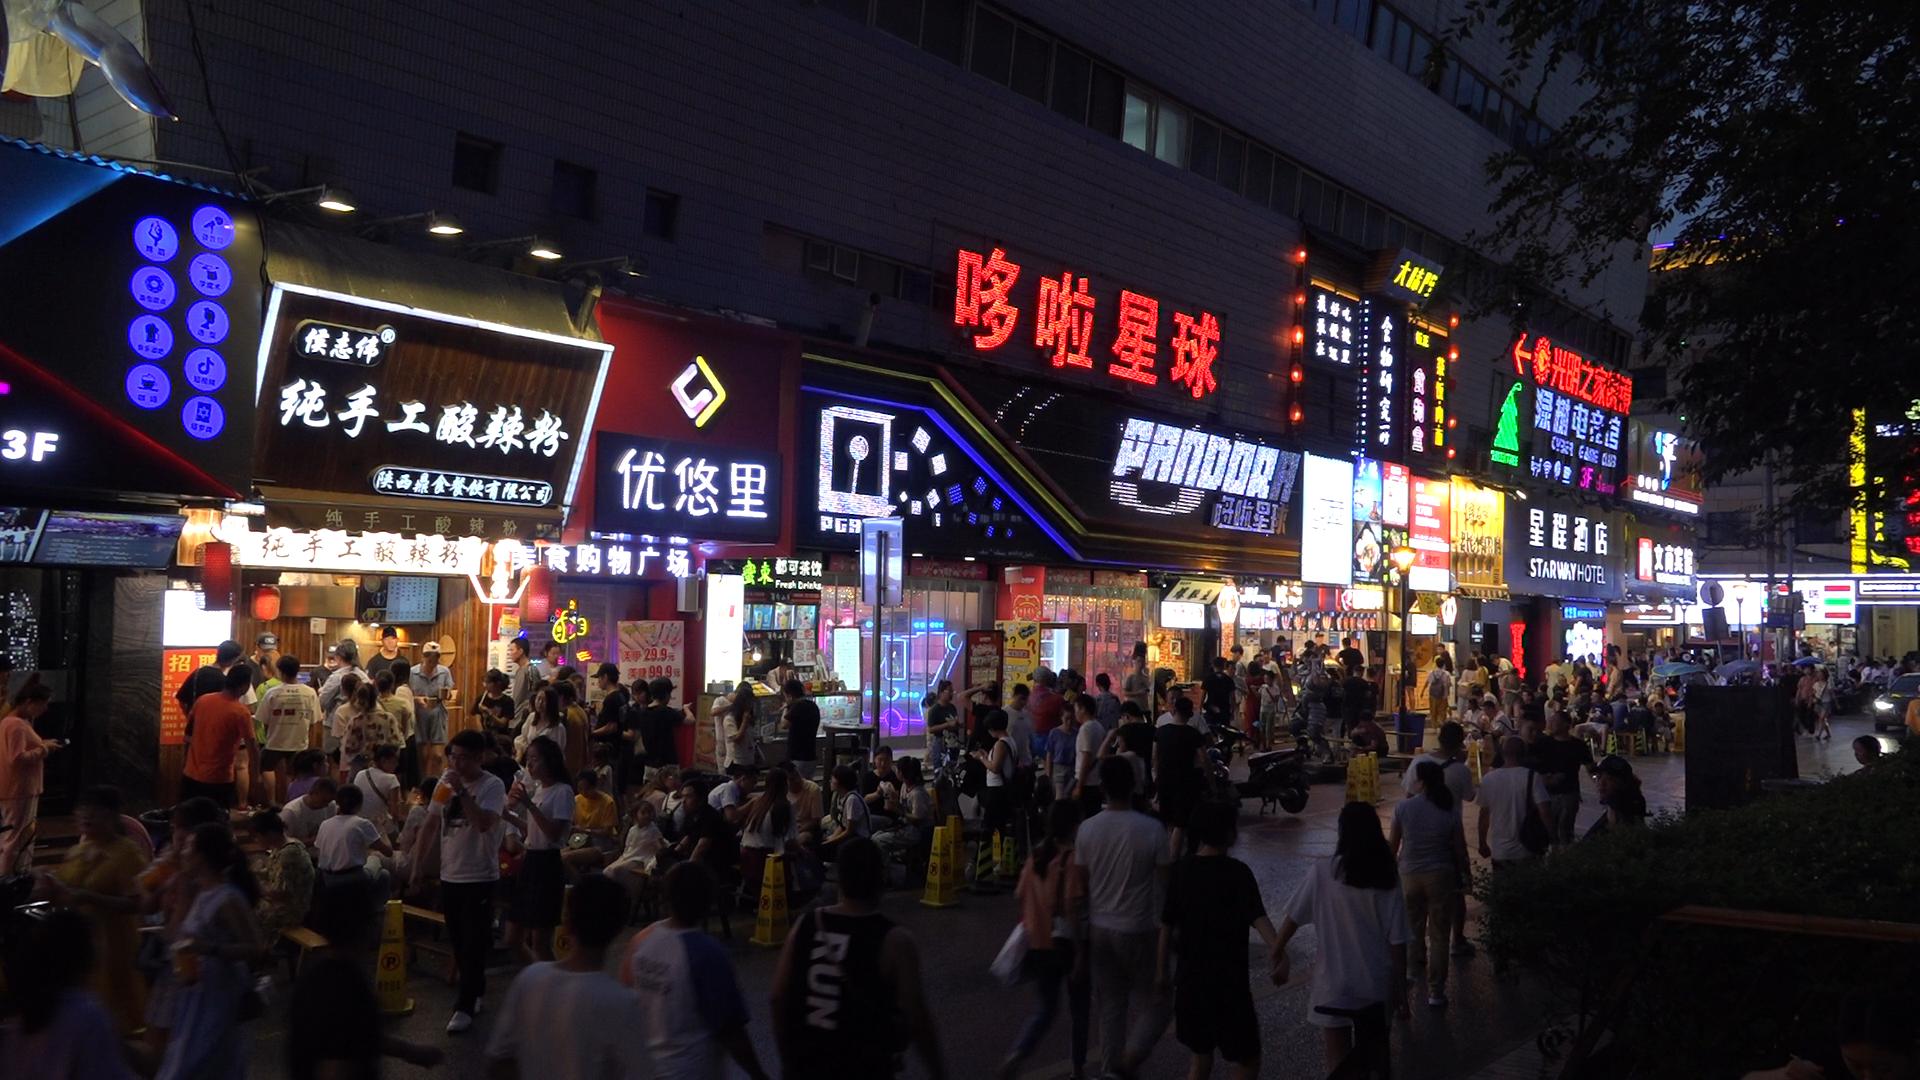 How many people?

146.